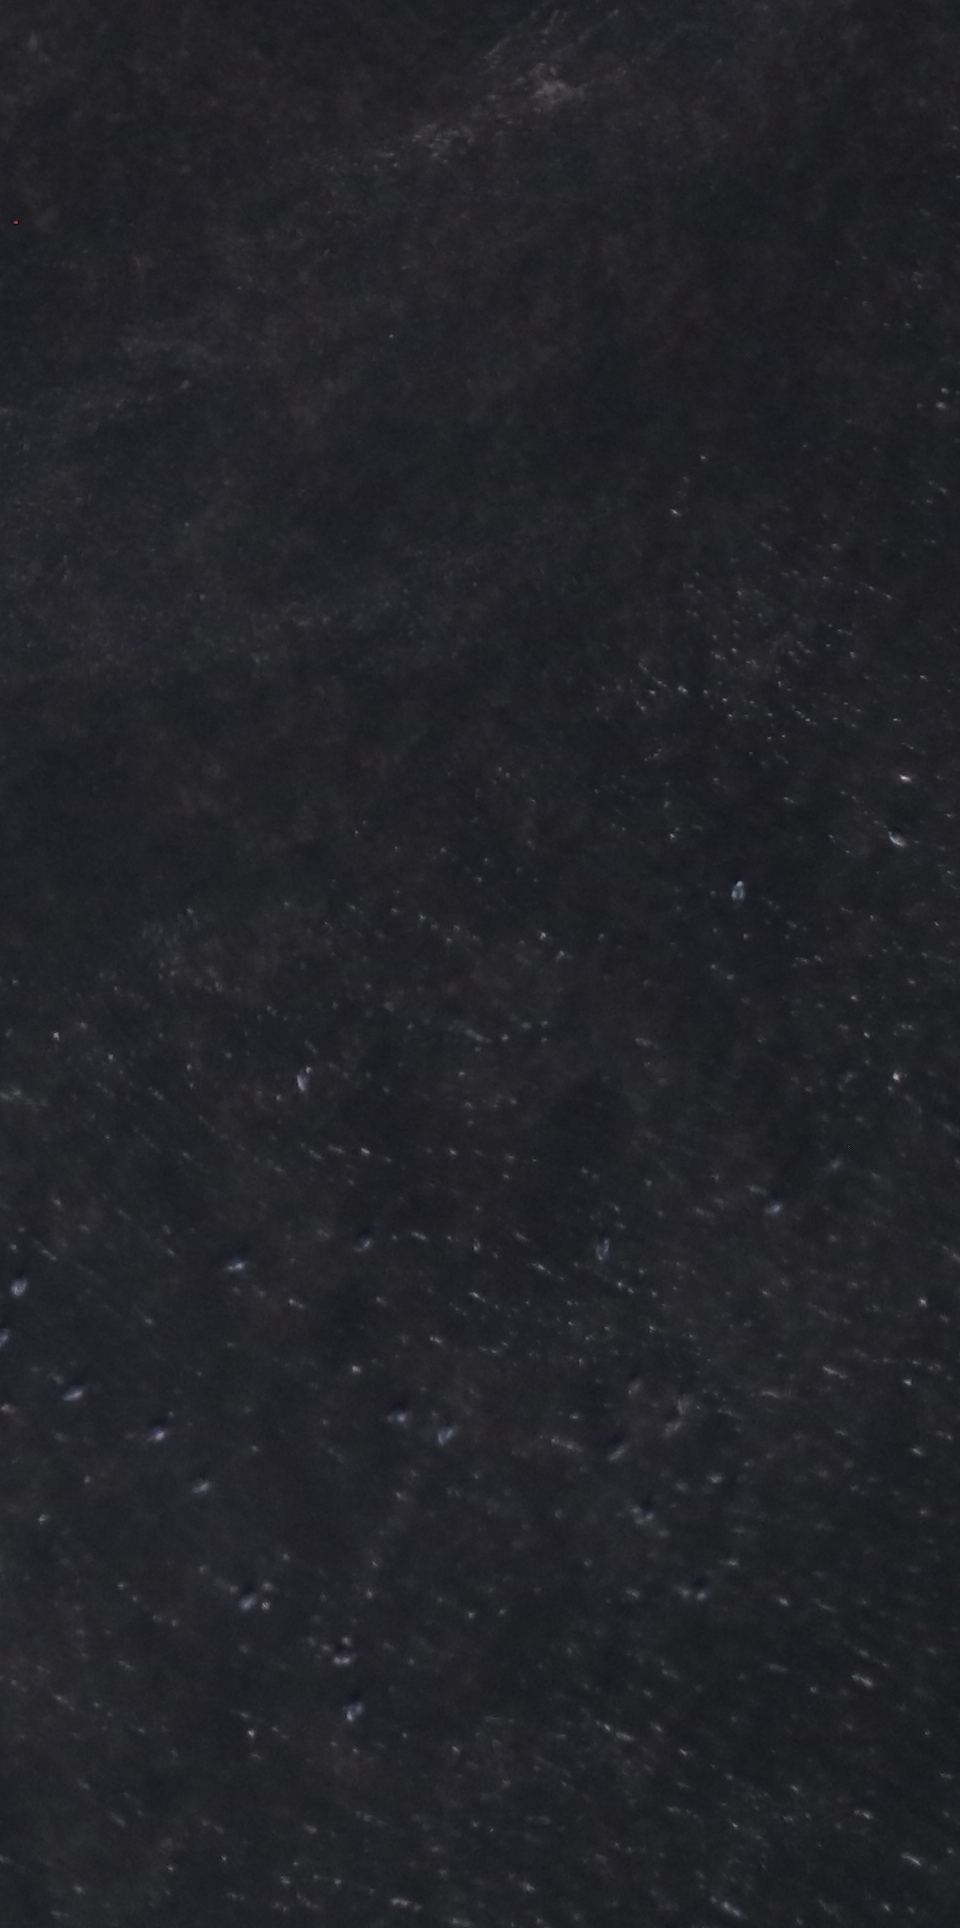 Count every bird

22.